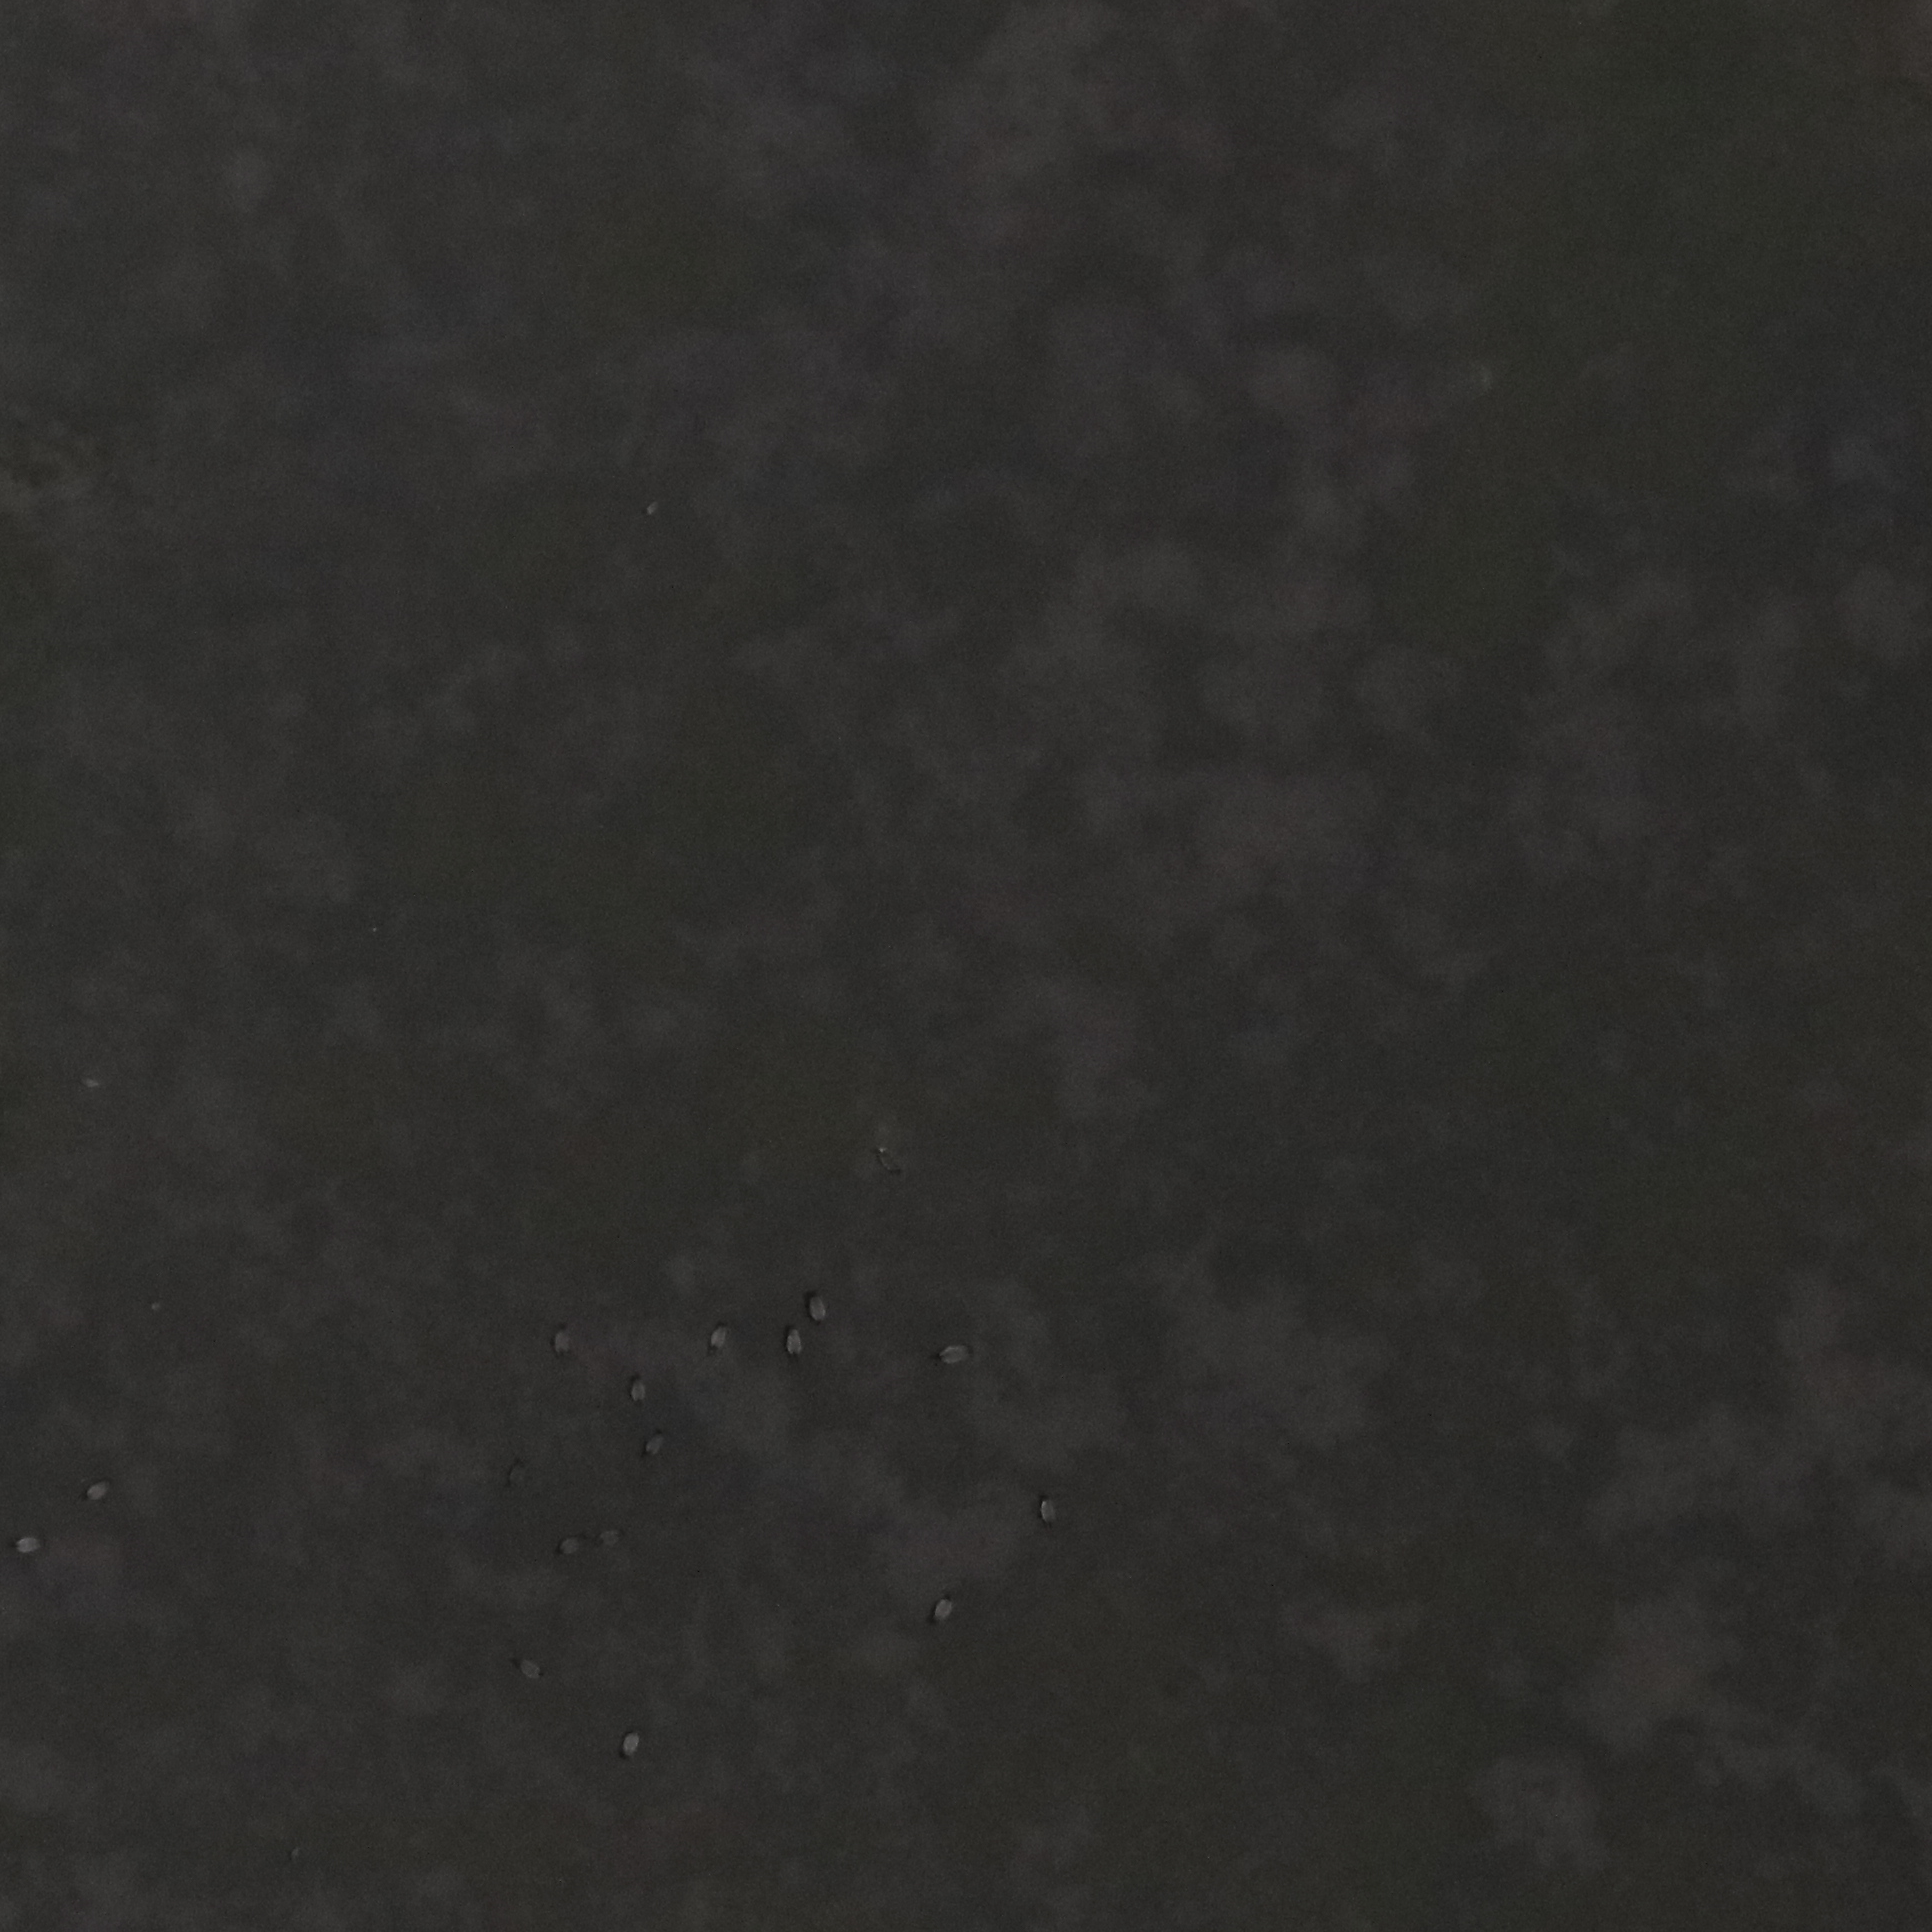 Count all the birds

17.